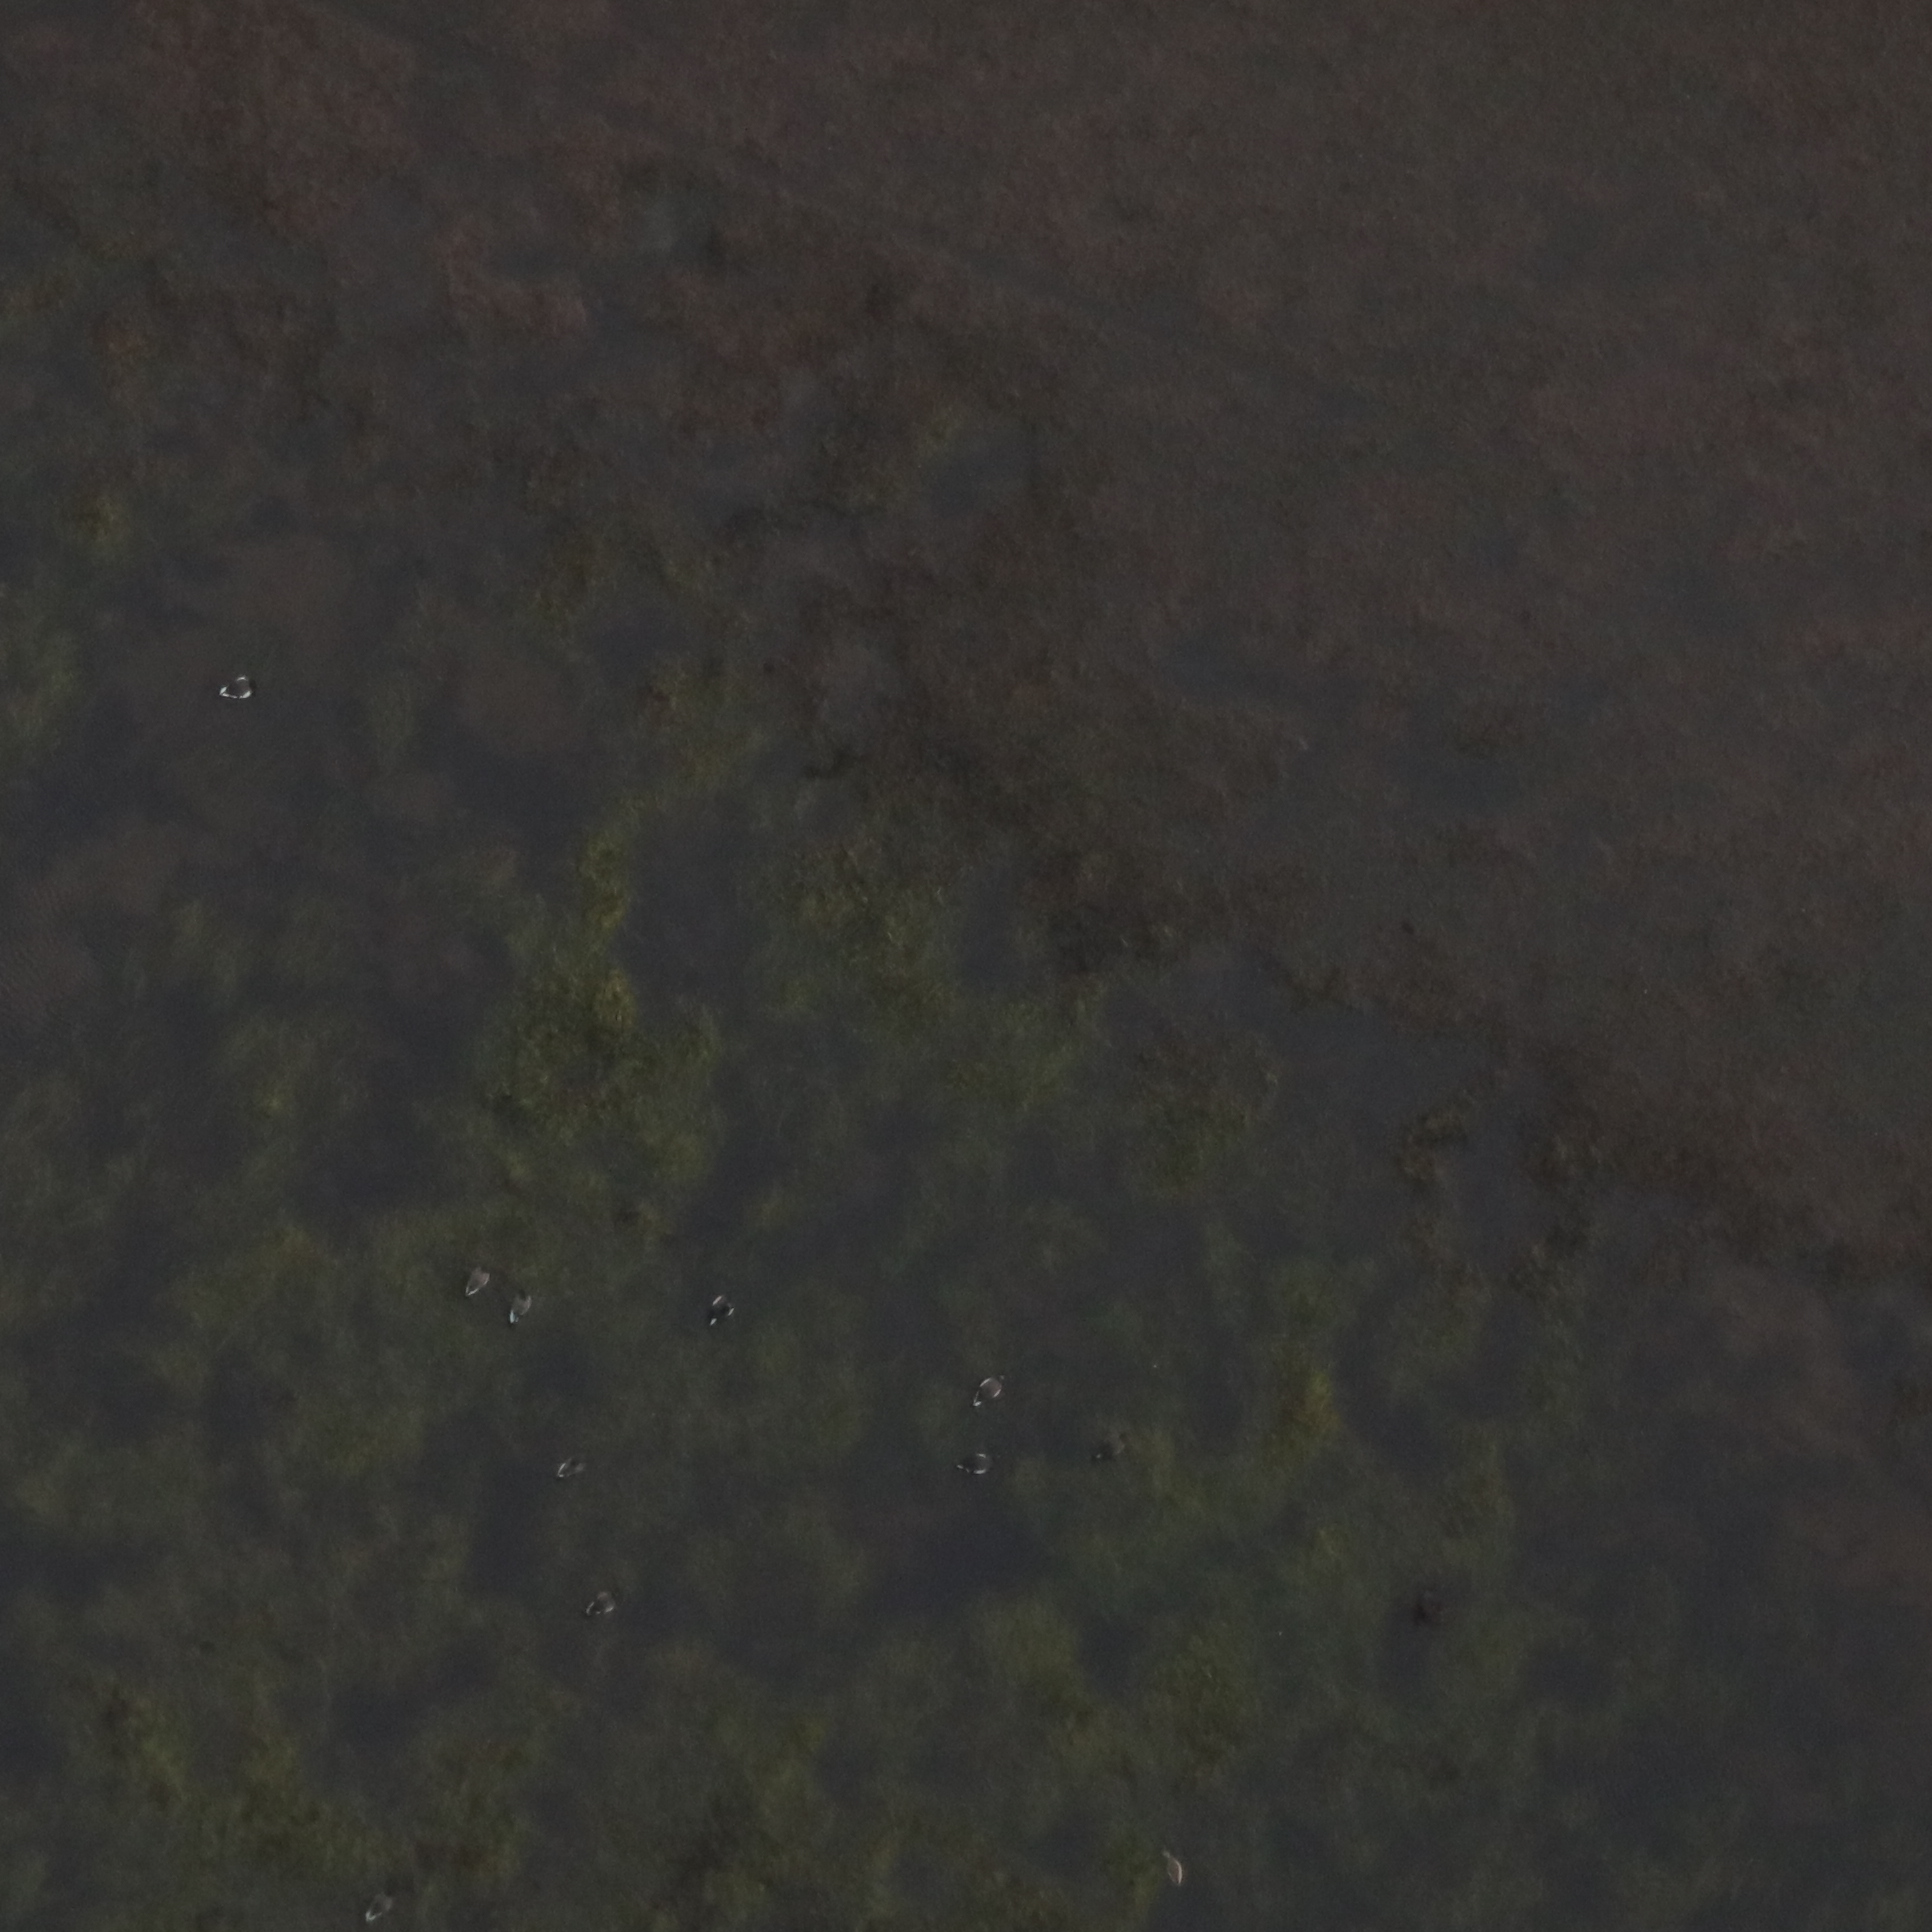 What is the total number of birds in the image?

11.